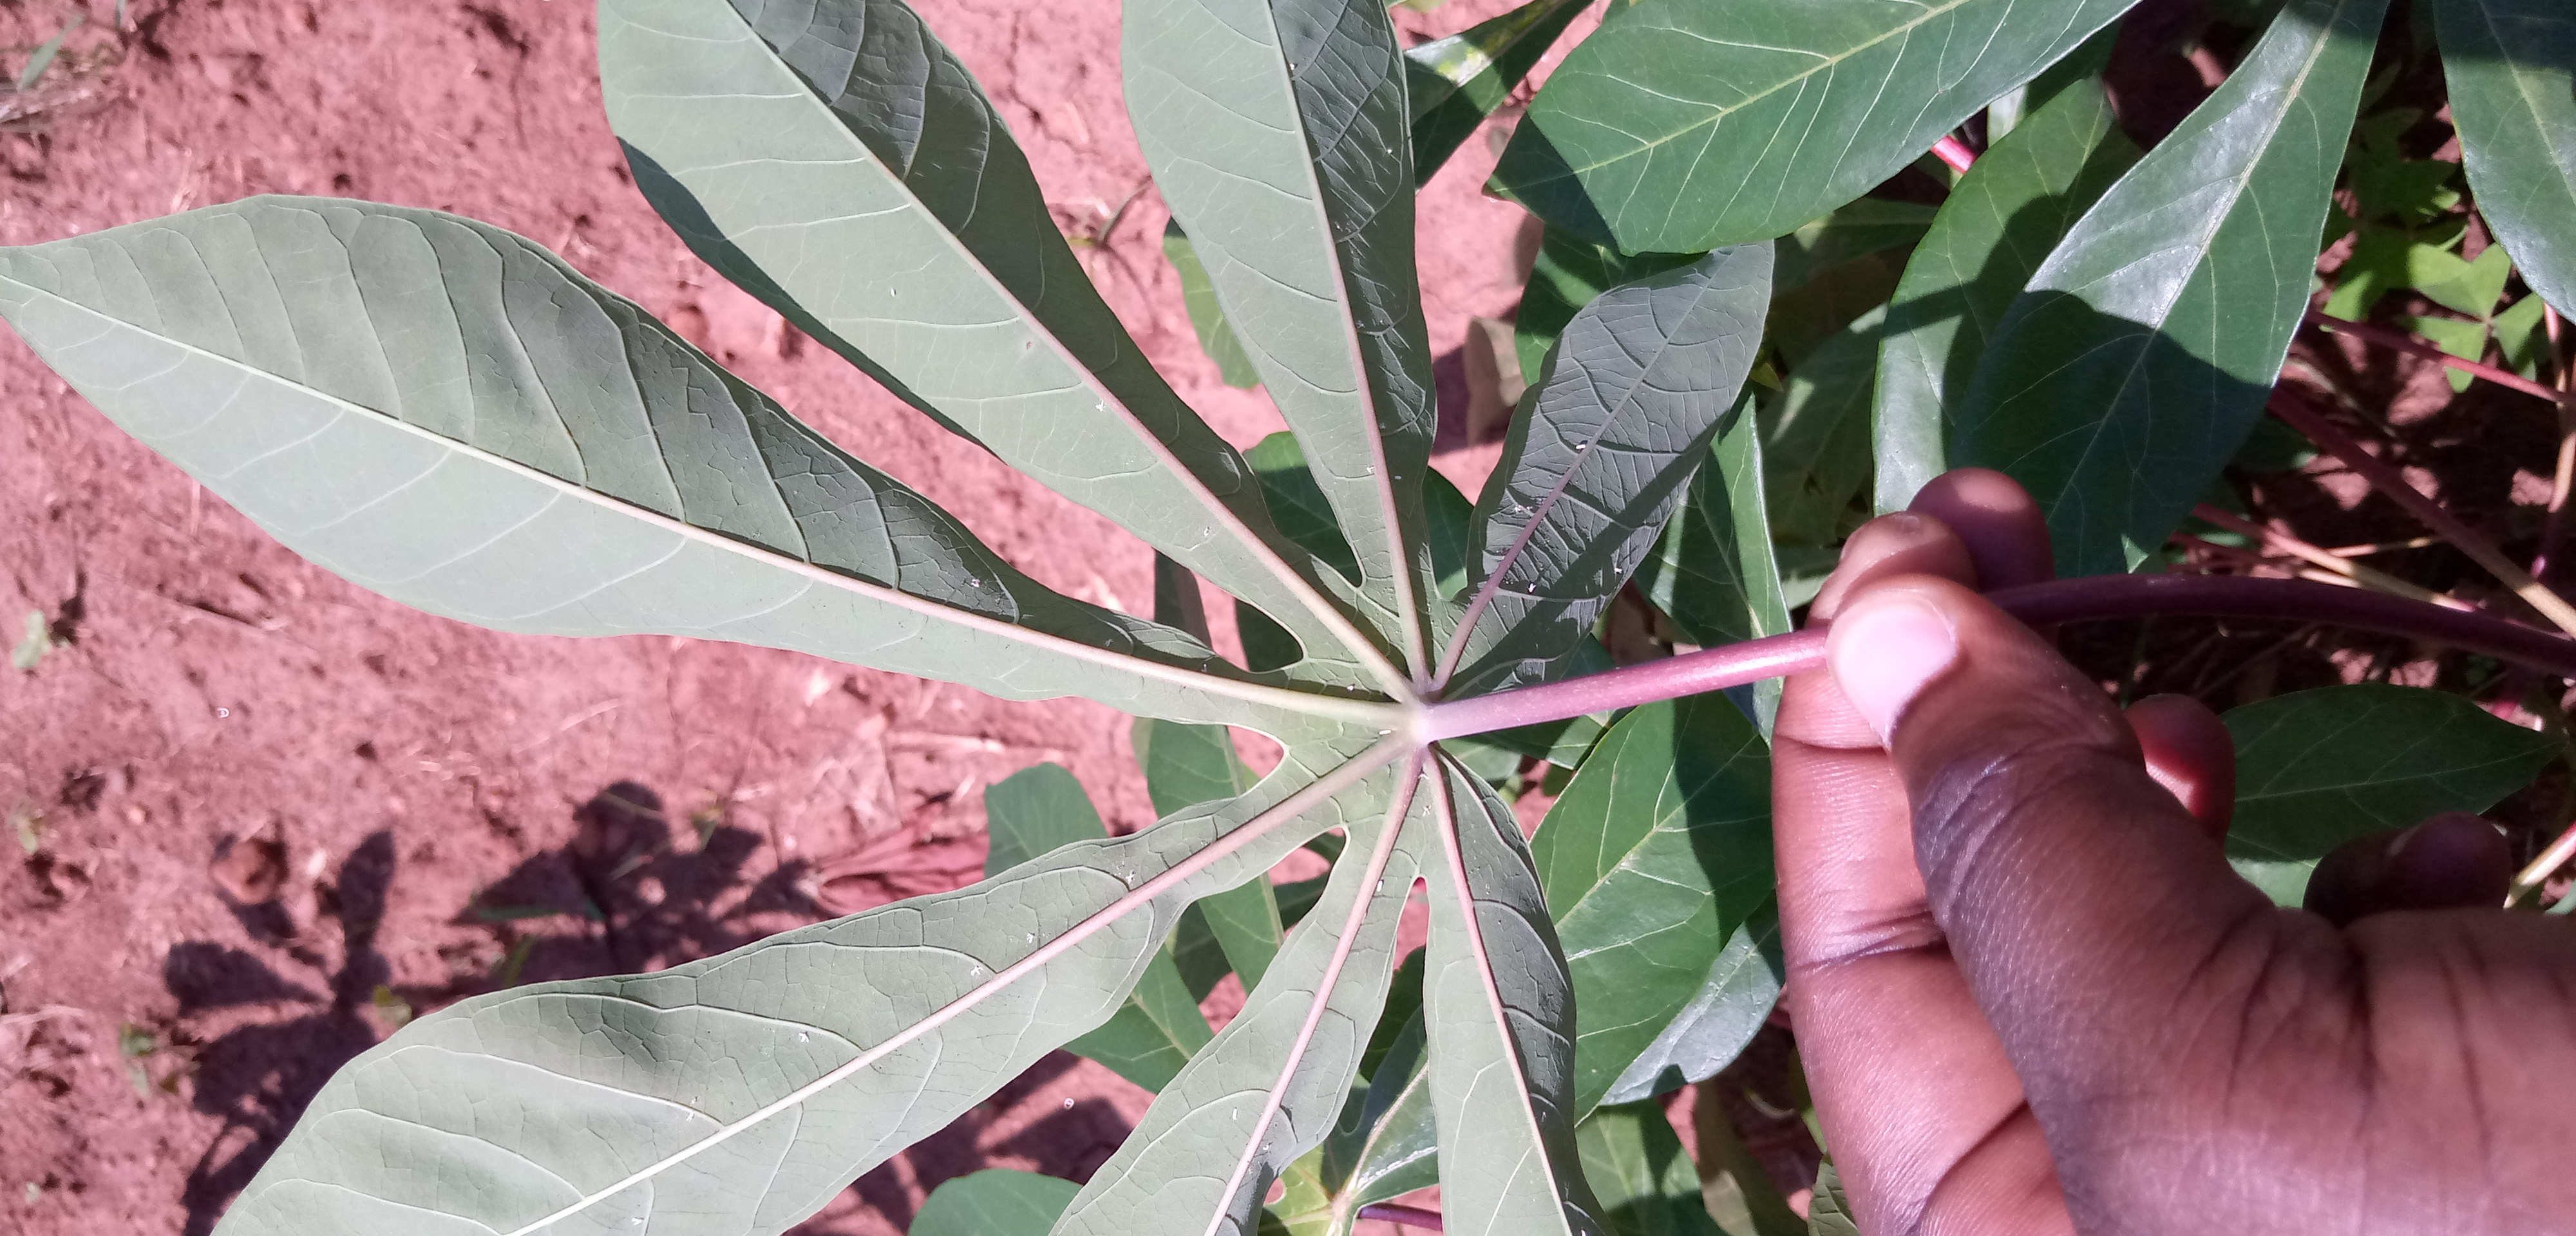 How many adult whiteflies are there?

28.